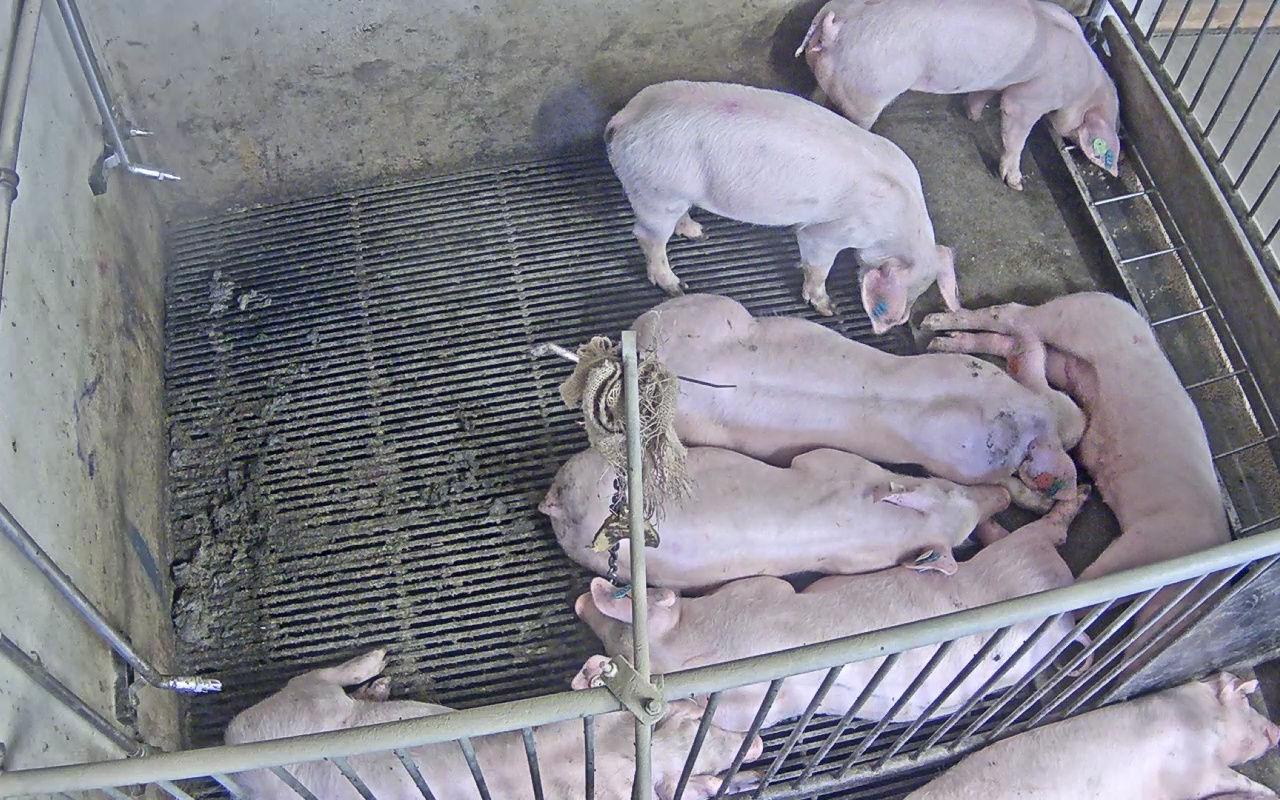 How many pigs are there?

8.